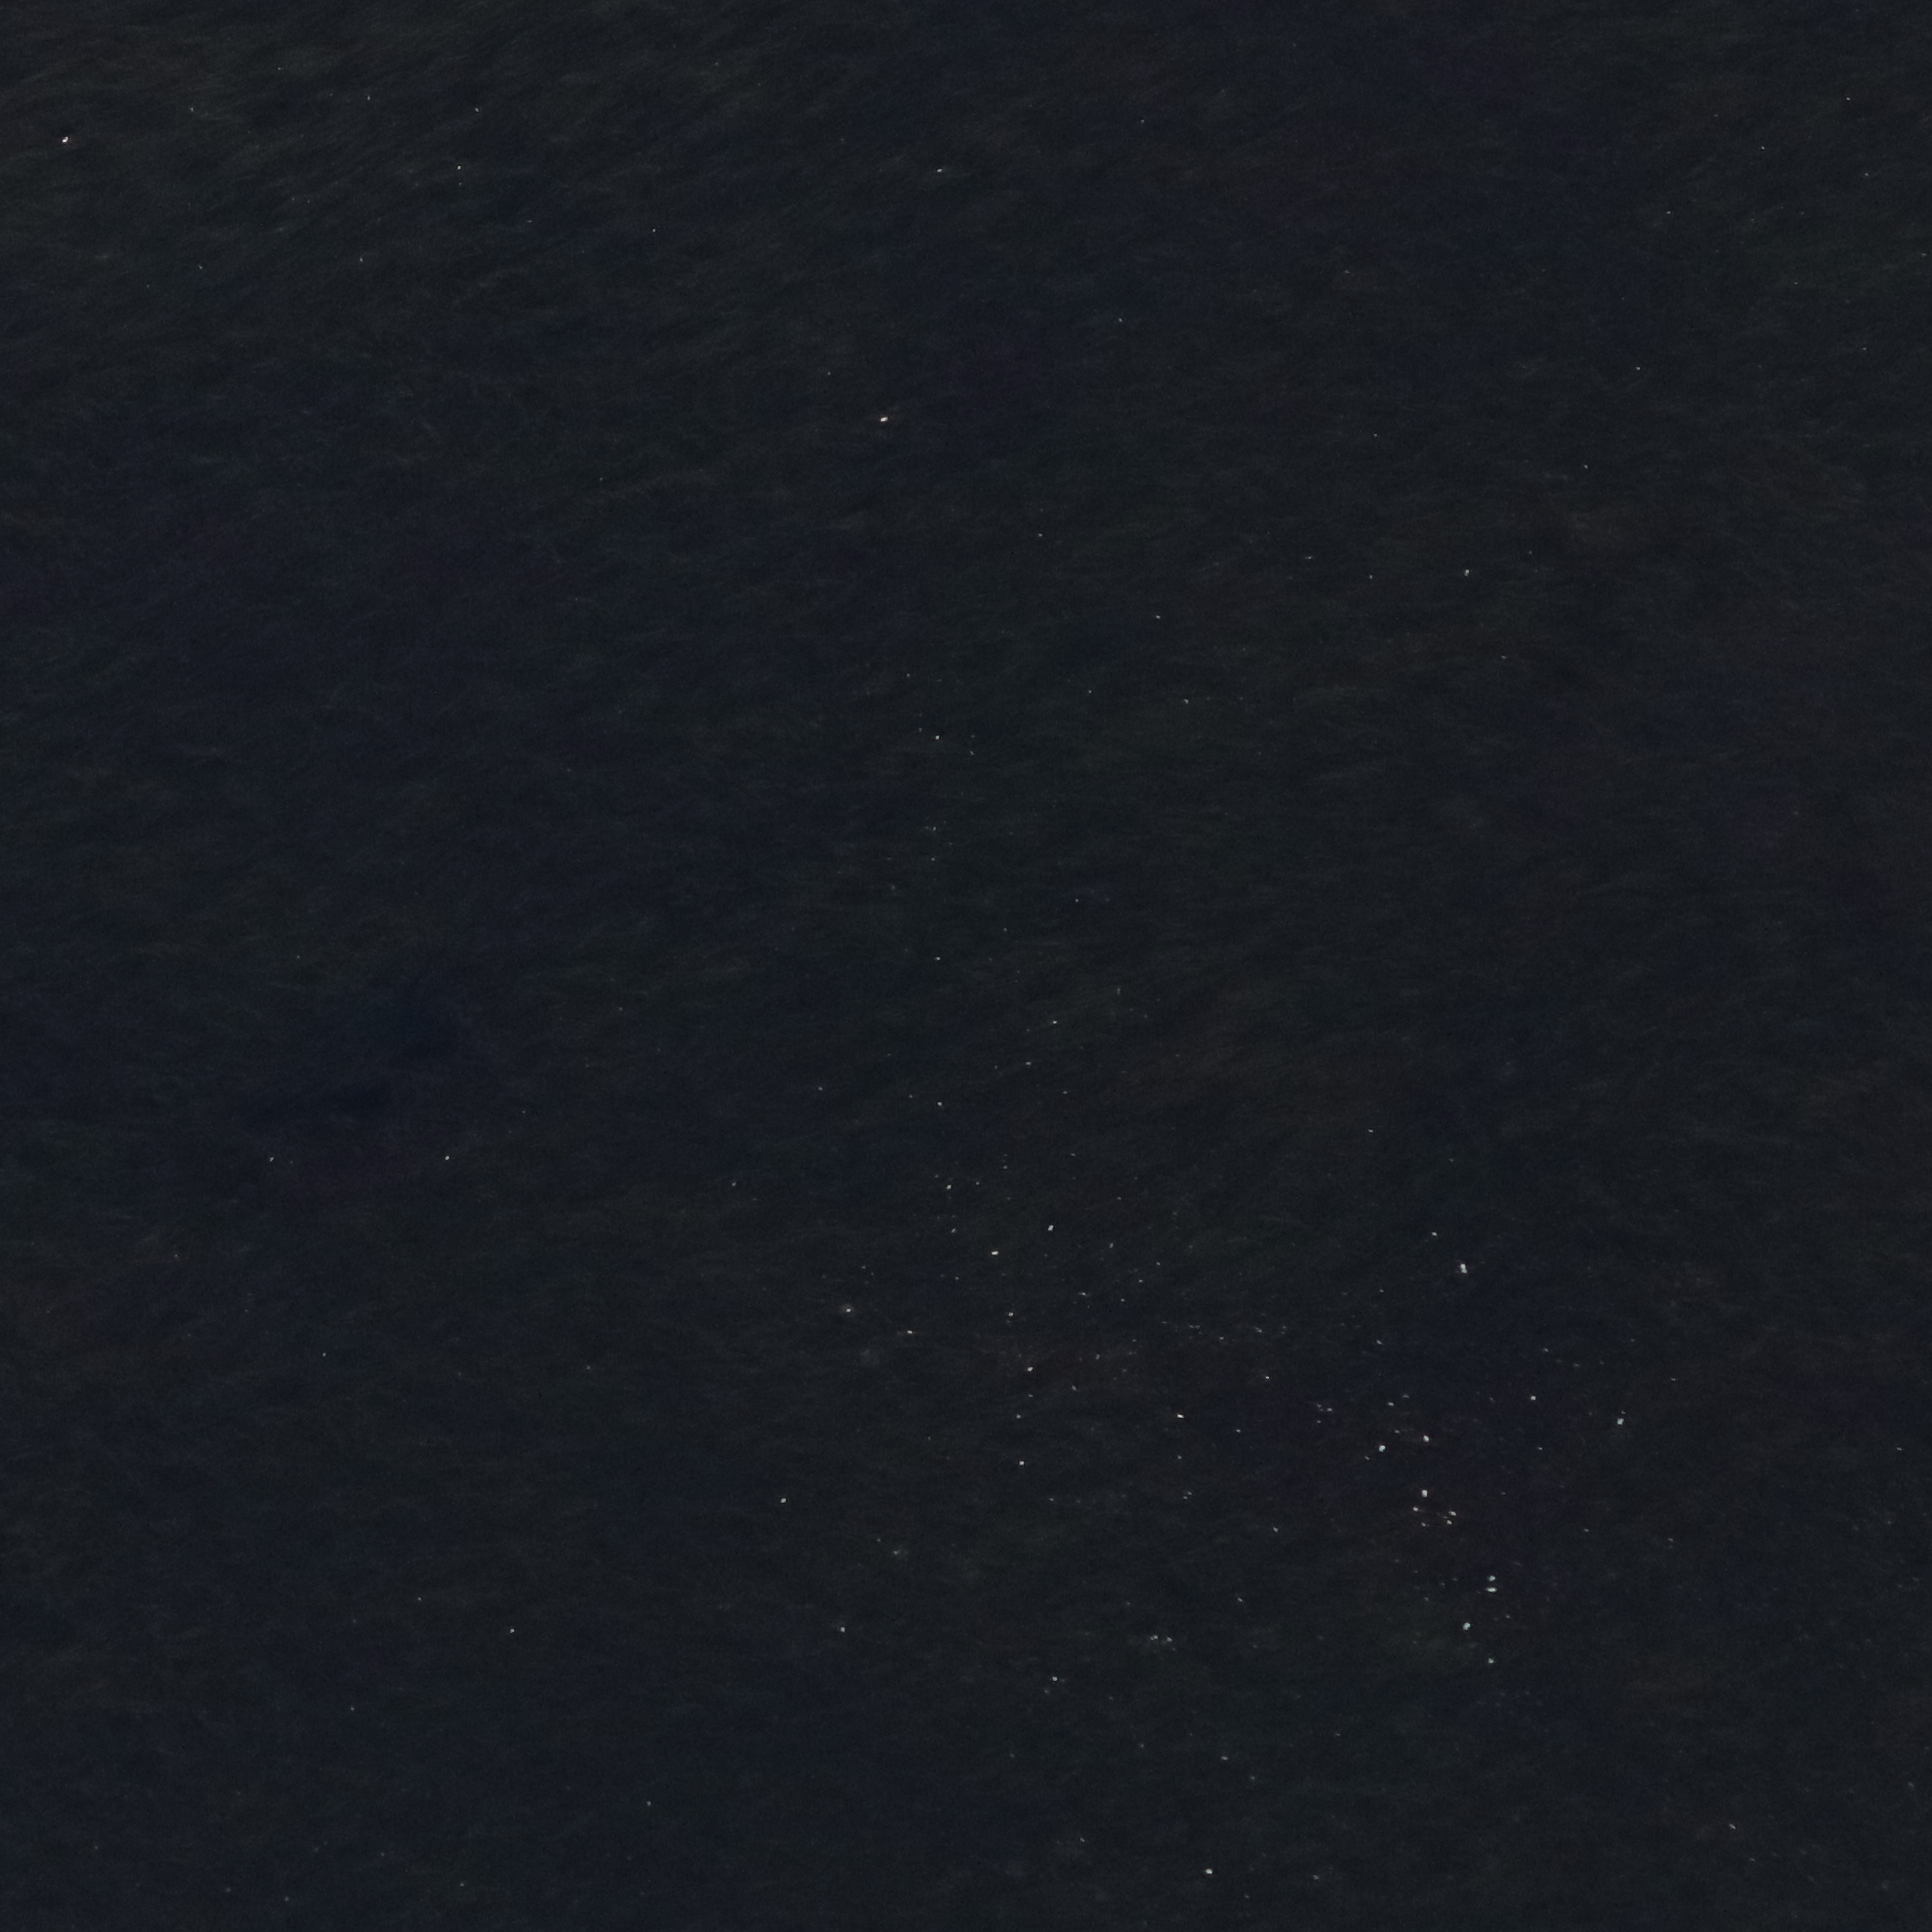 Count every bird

0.